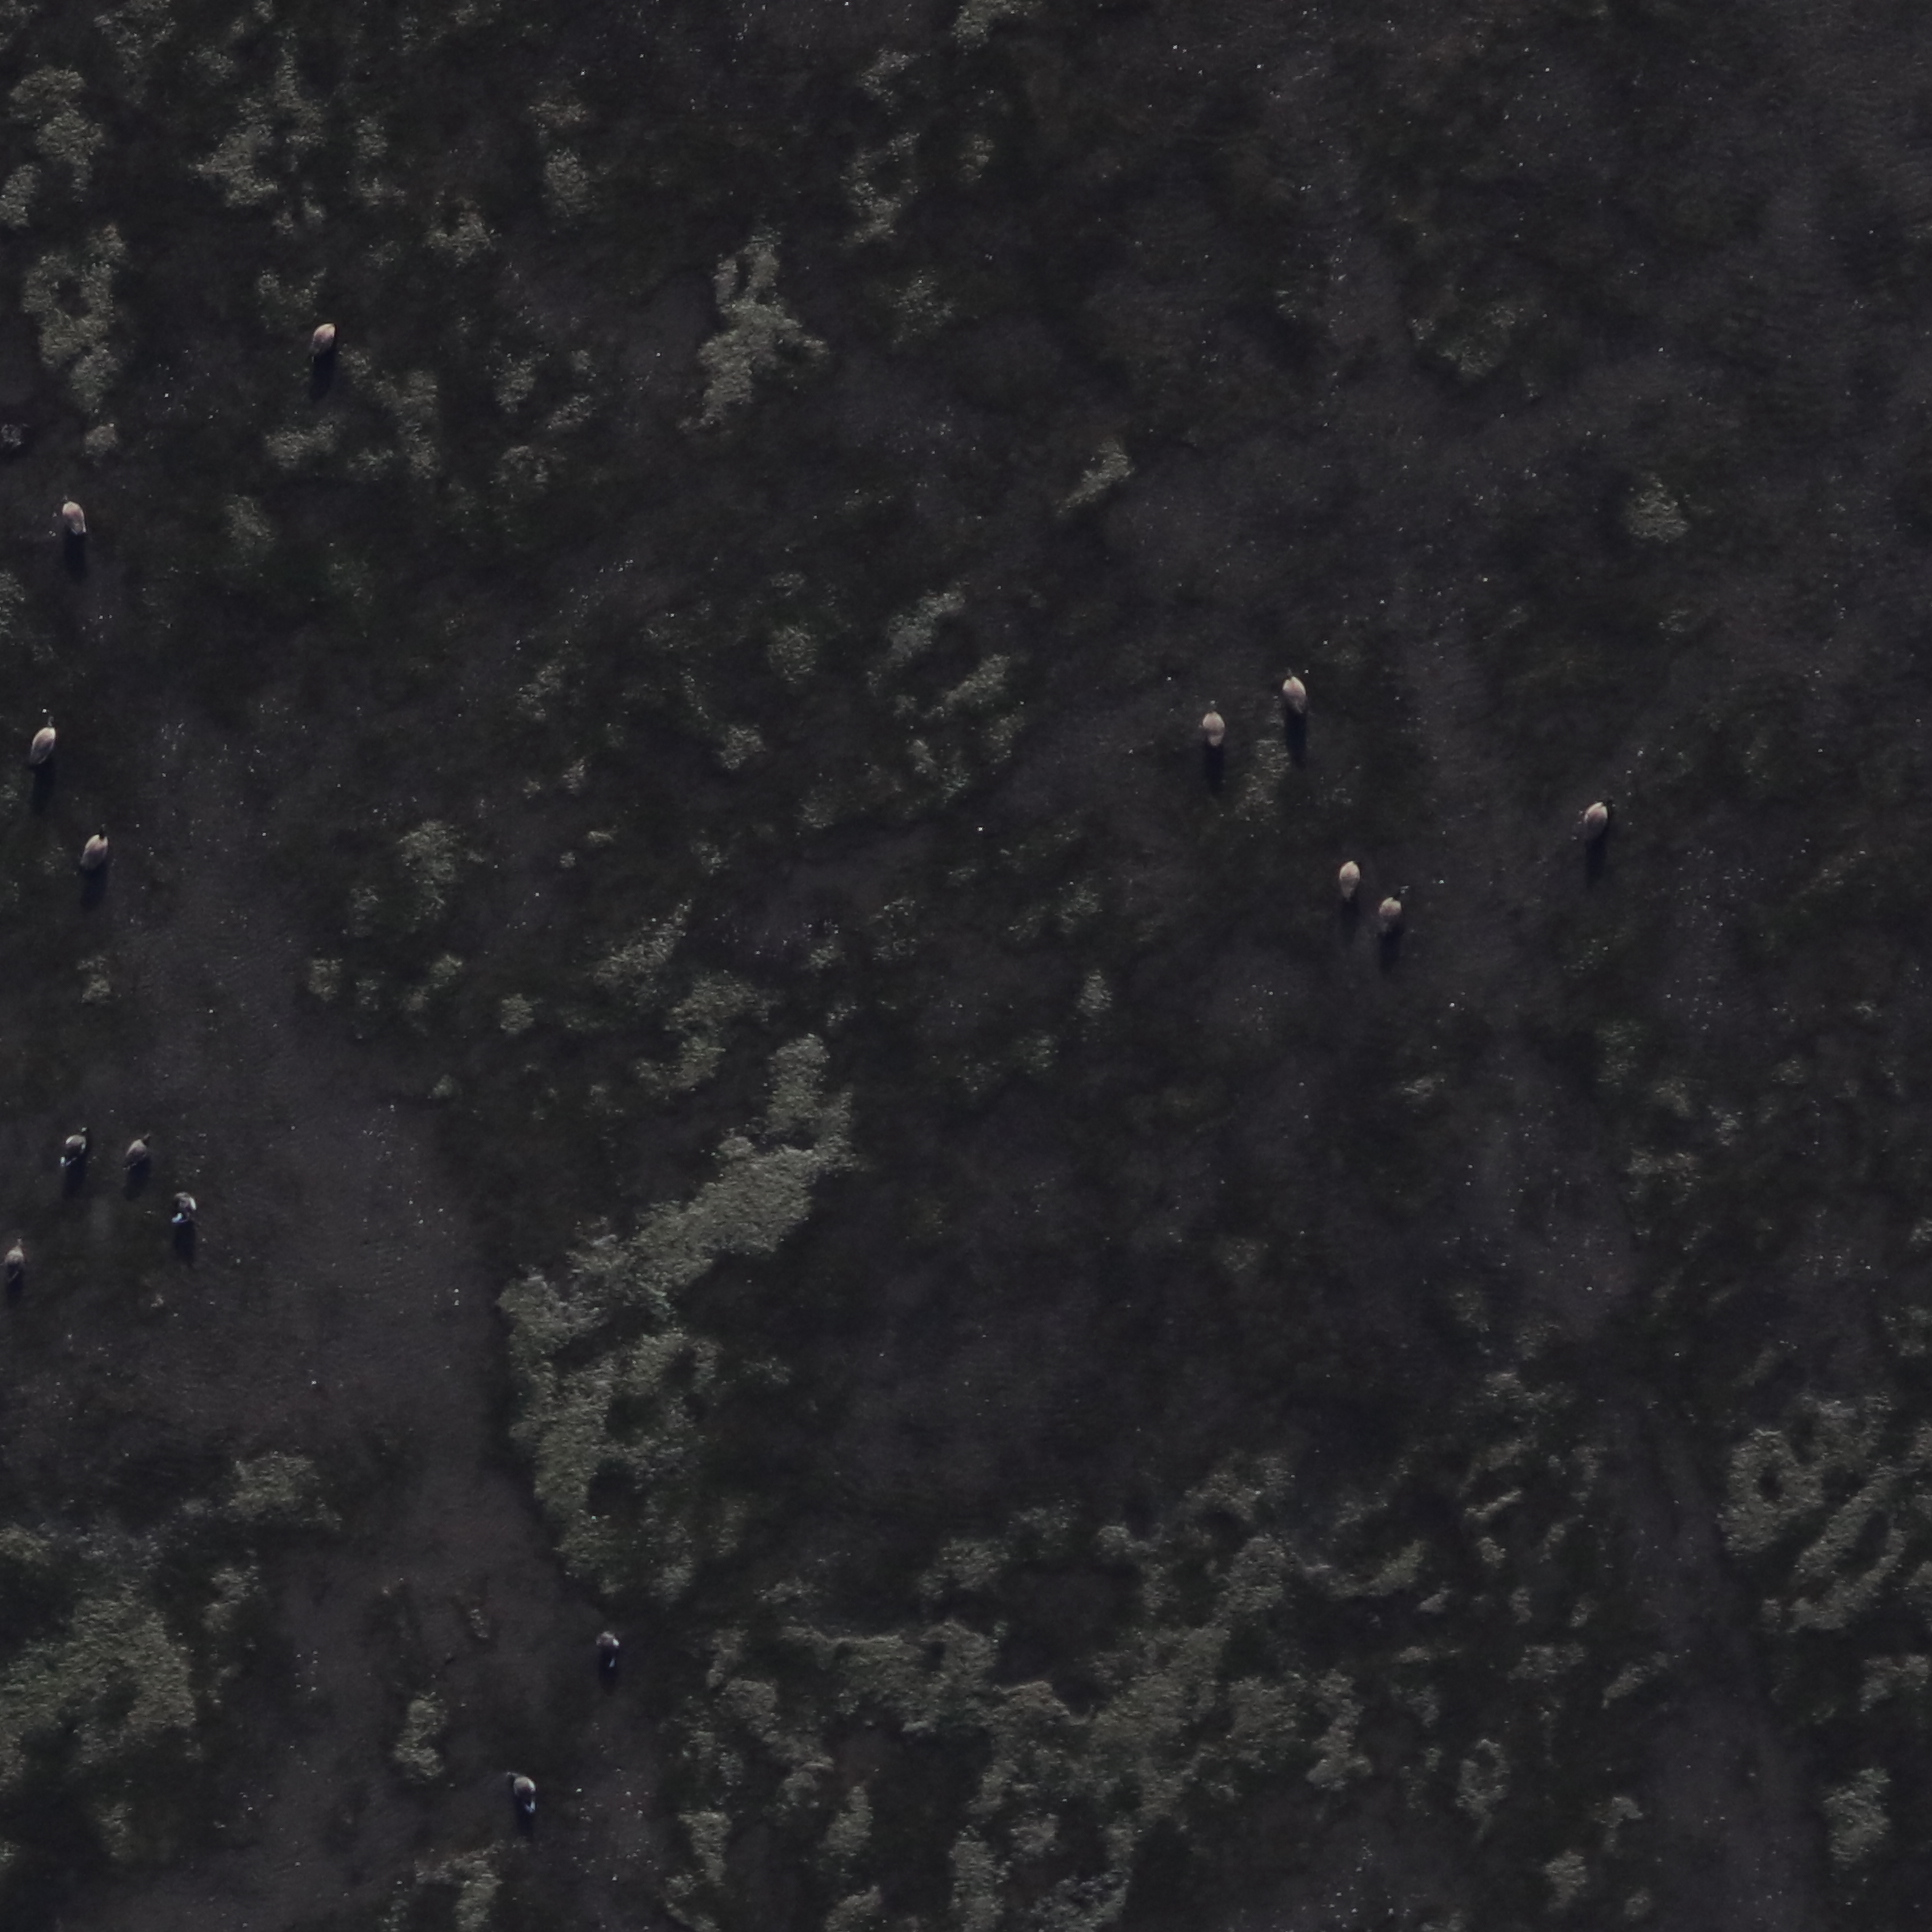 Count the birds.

15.